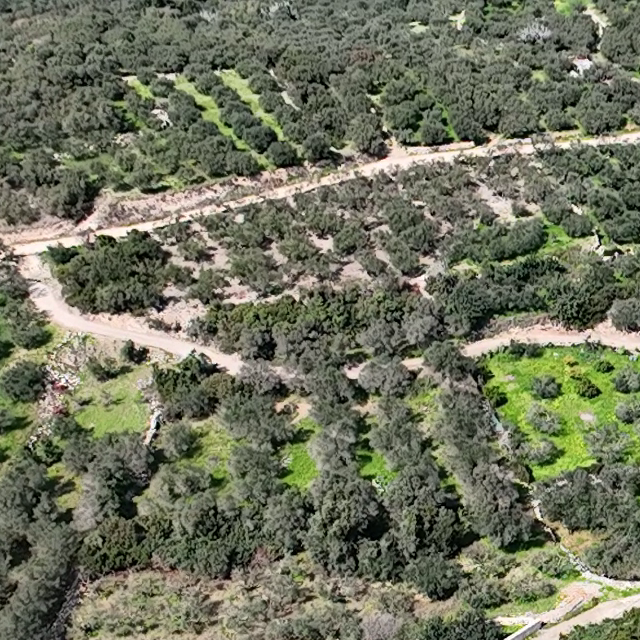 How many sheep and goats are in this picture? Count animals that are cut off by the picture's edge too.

0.